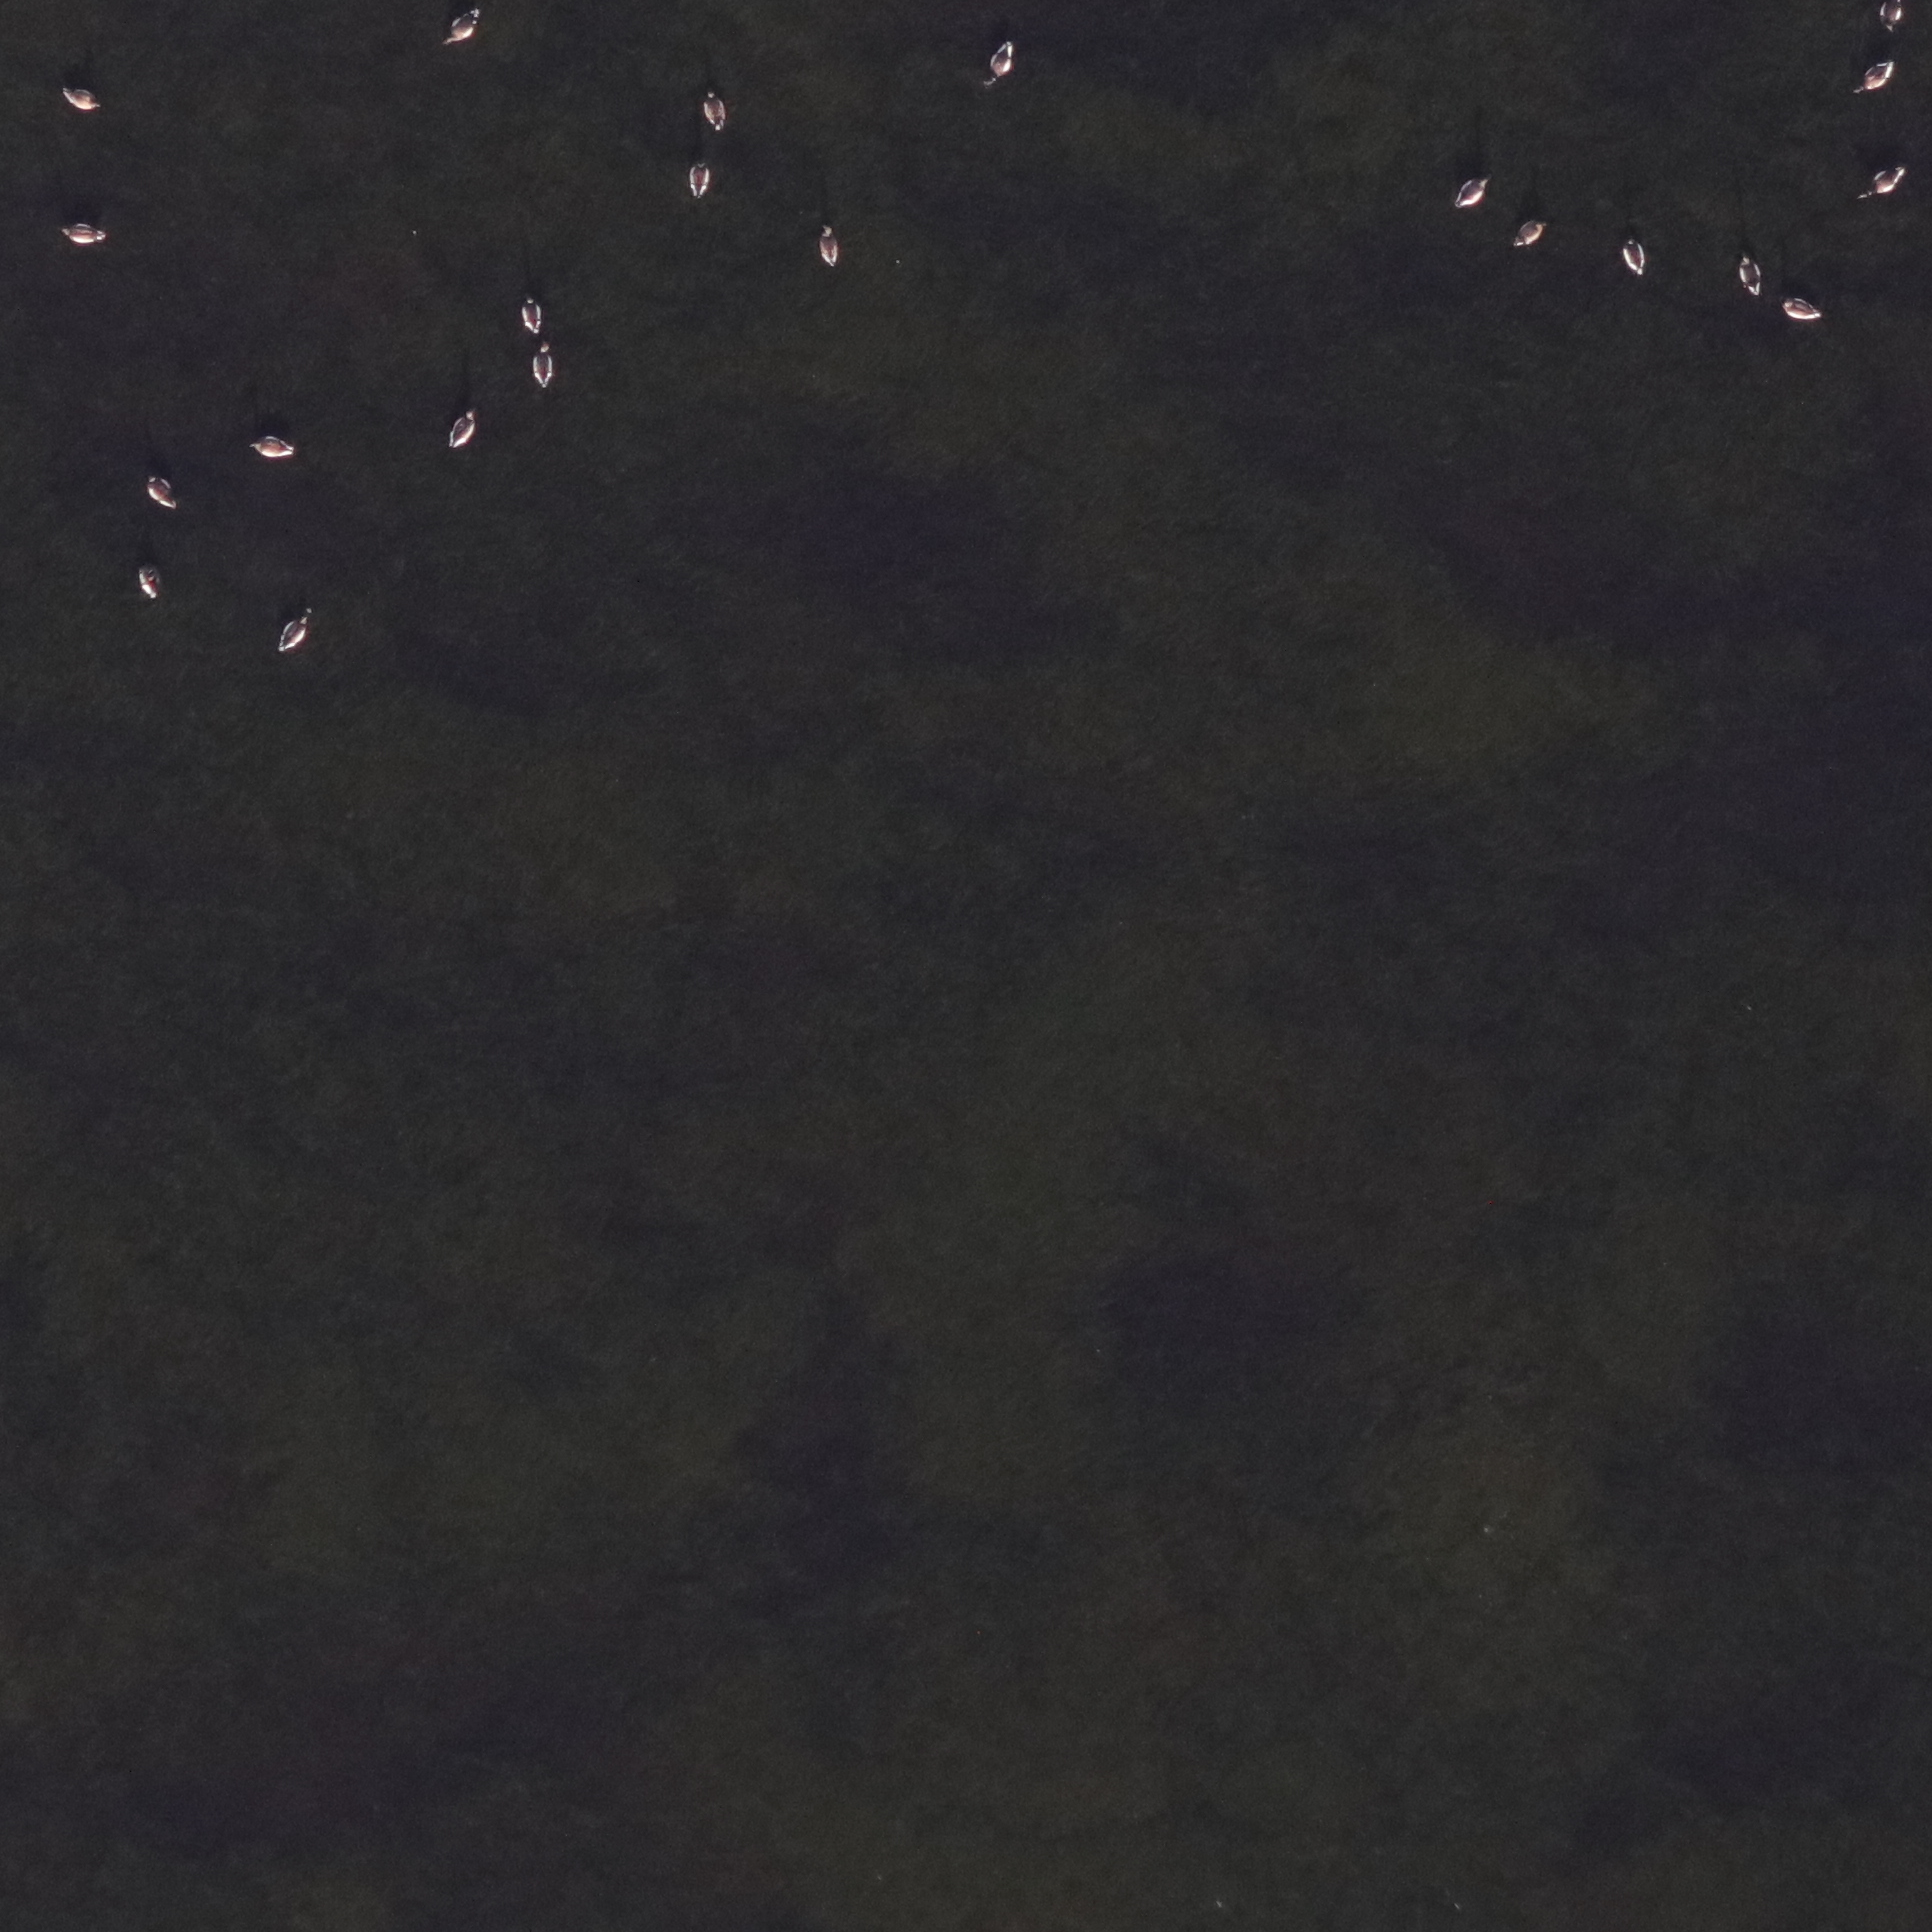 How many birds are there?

22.